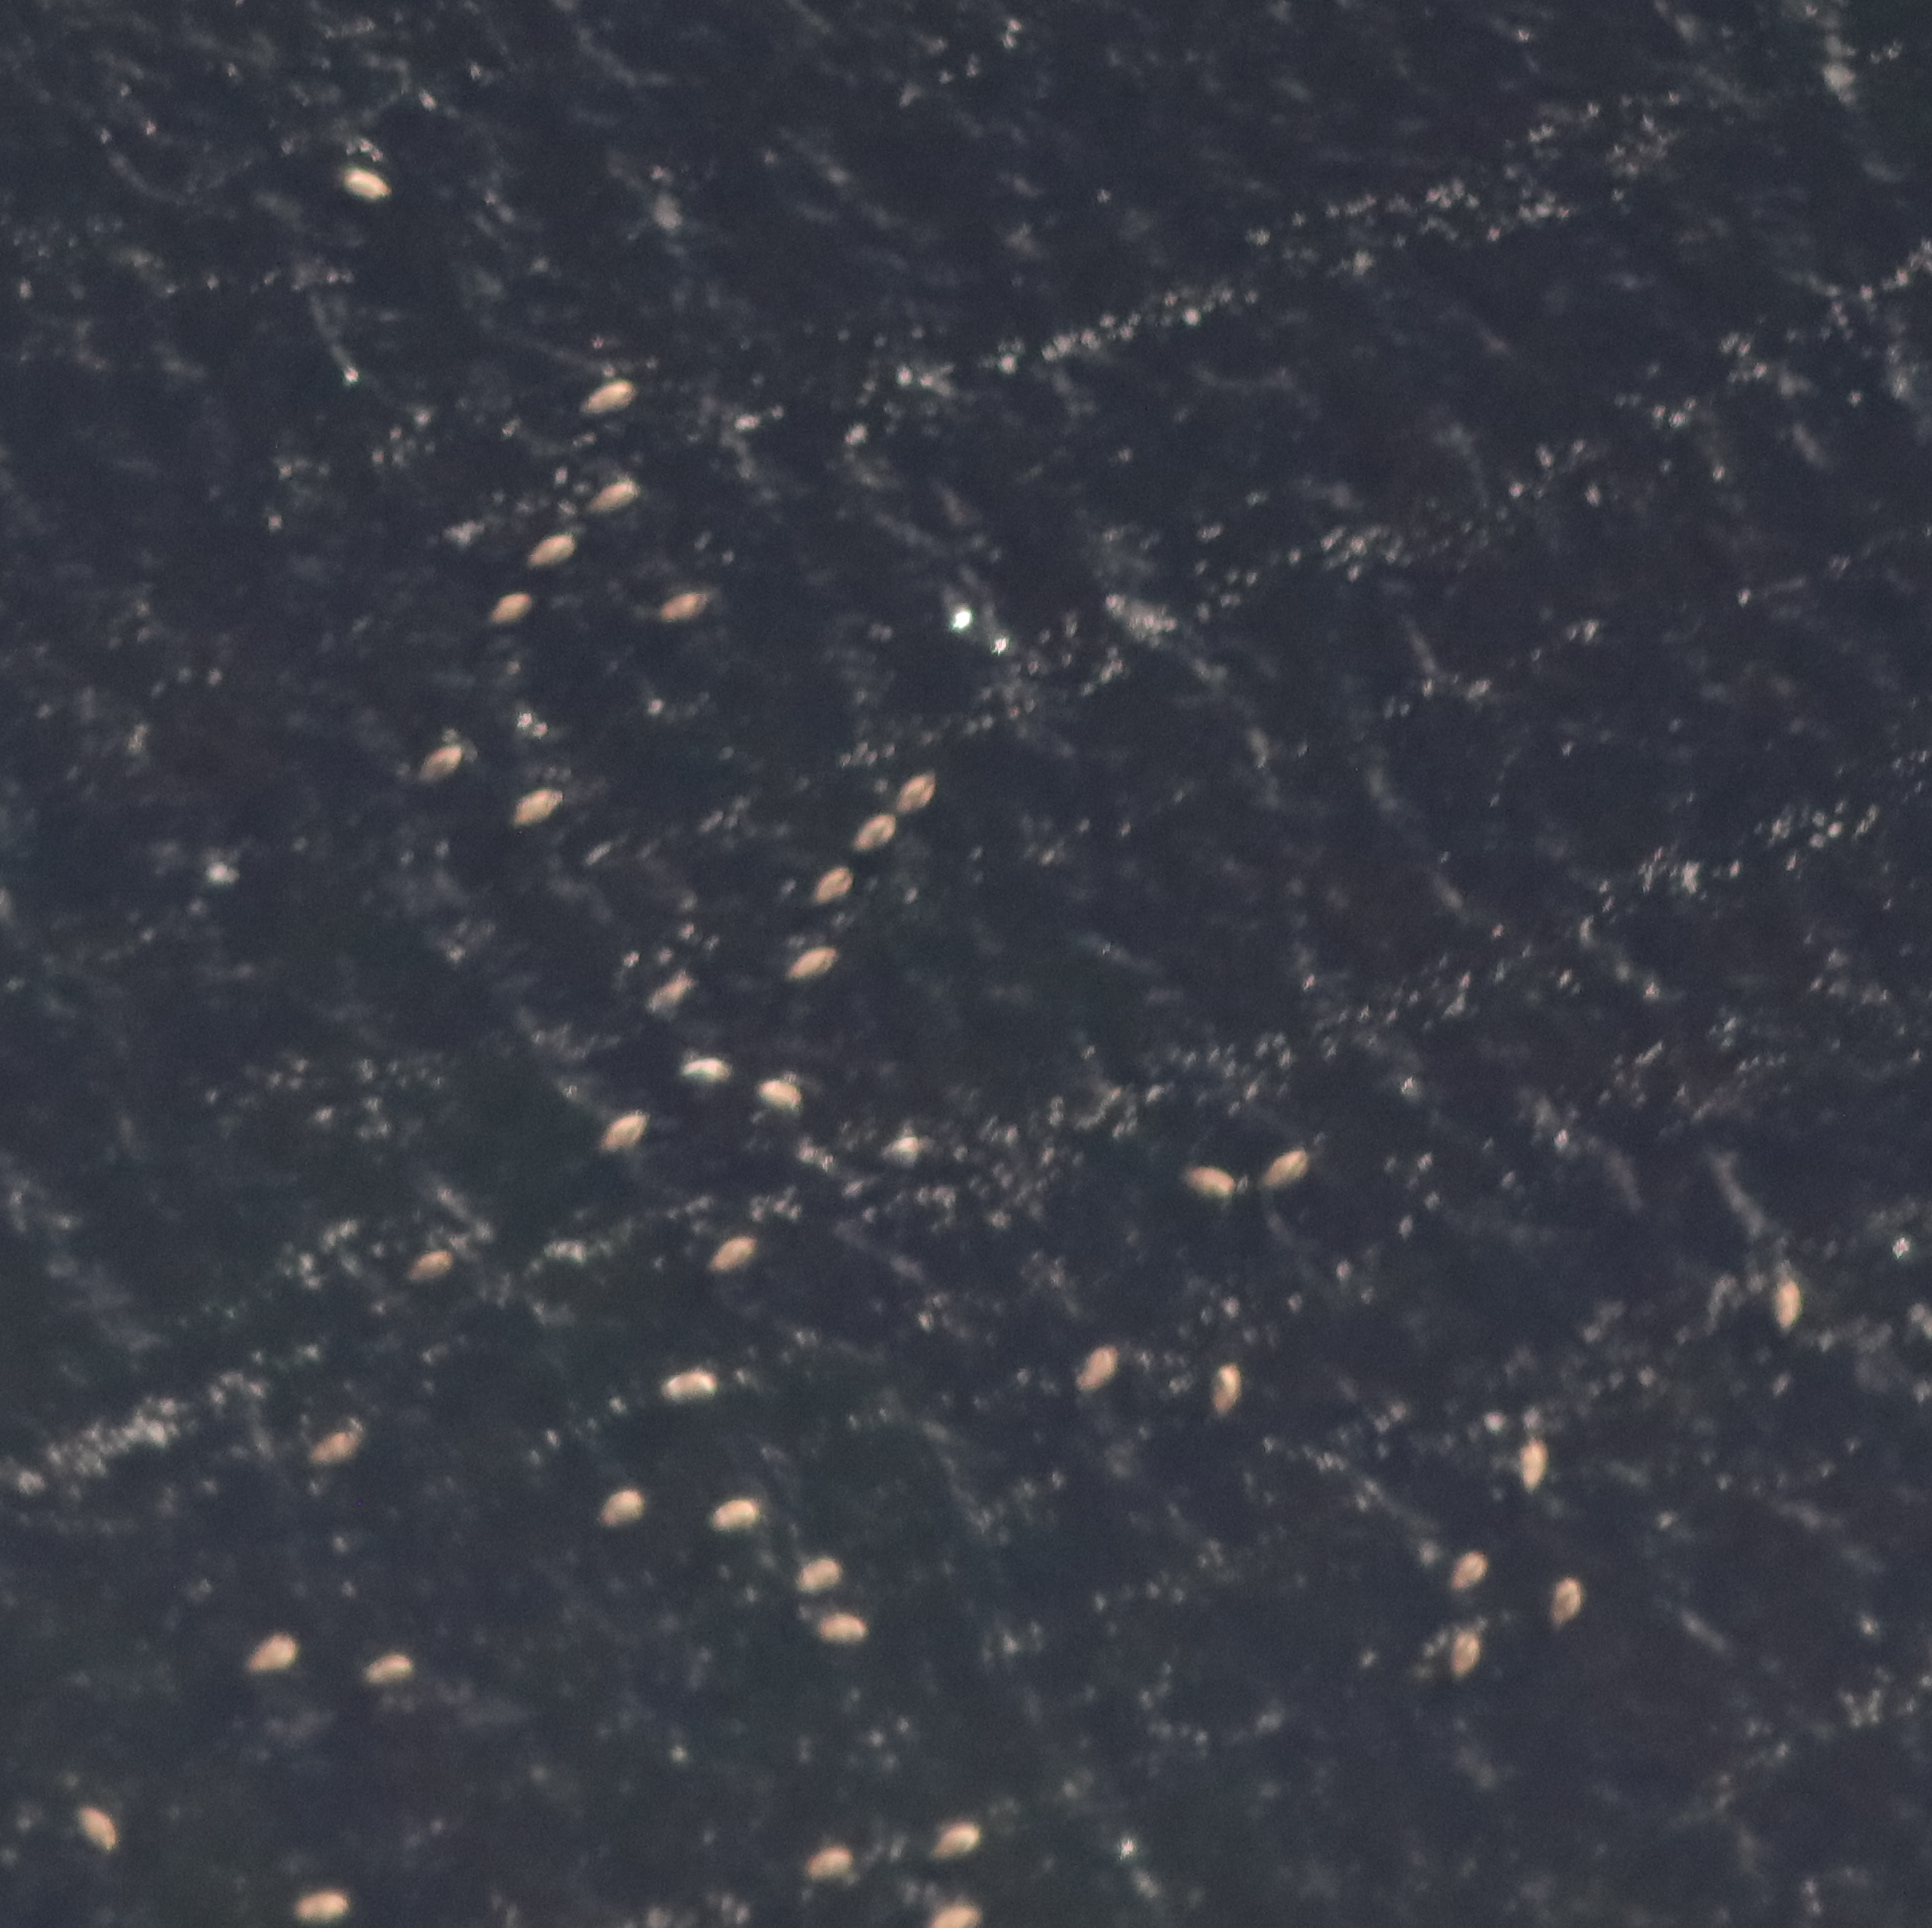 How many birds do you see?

40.